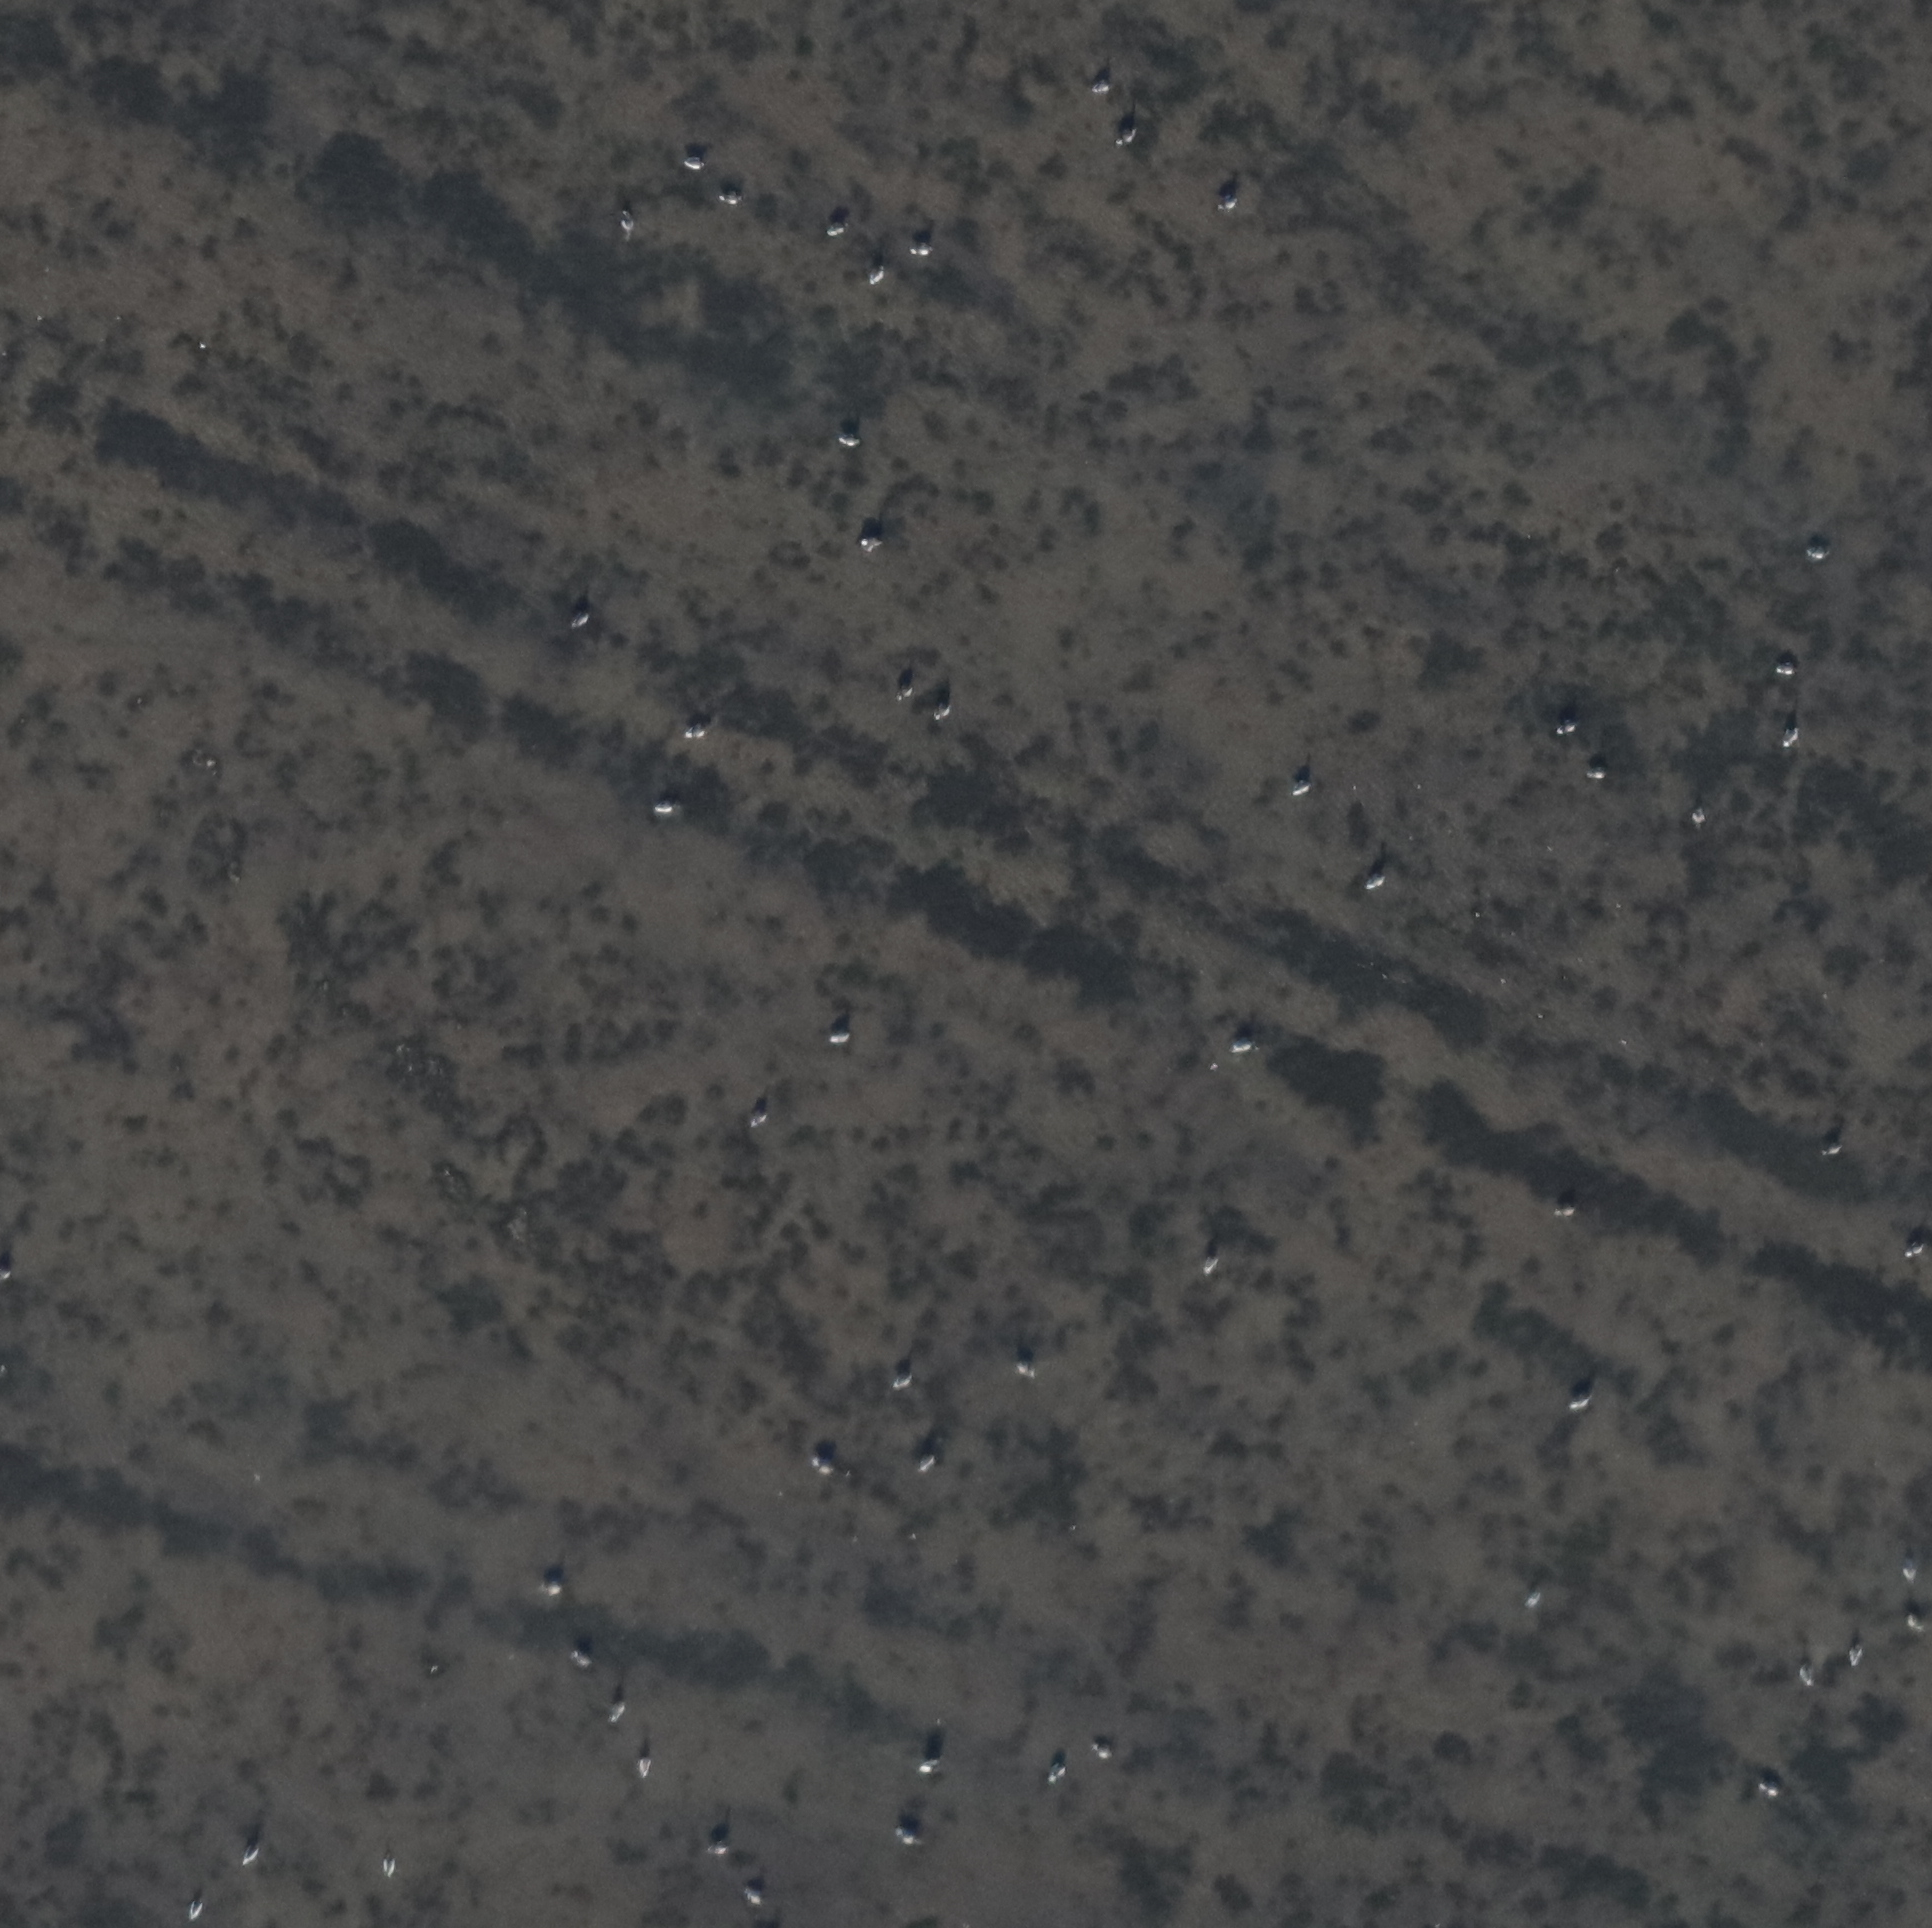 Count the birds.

56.